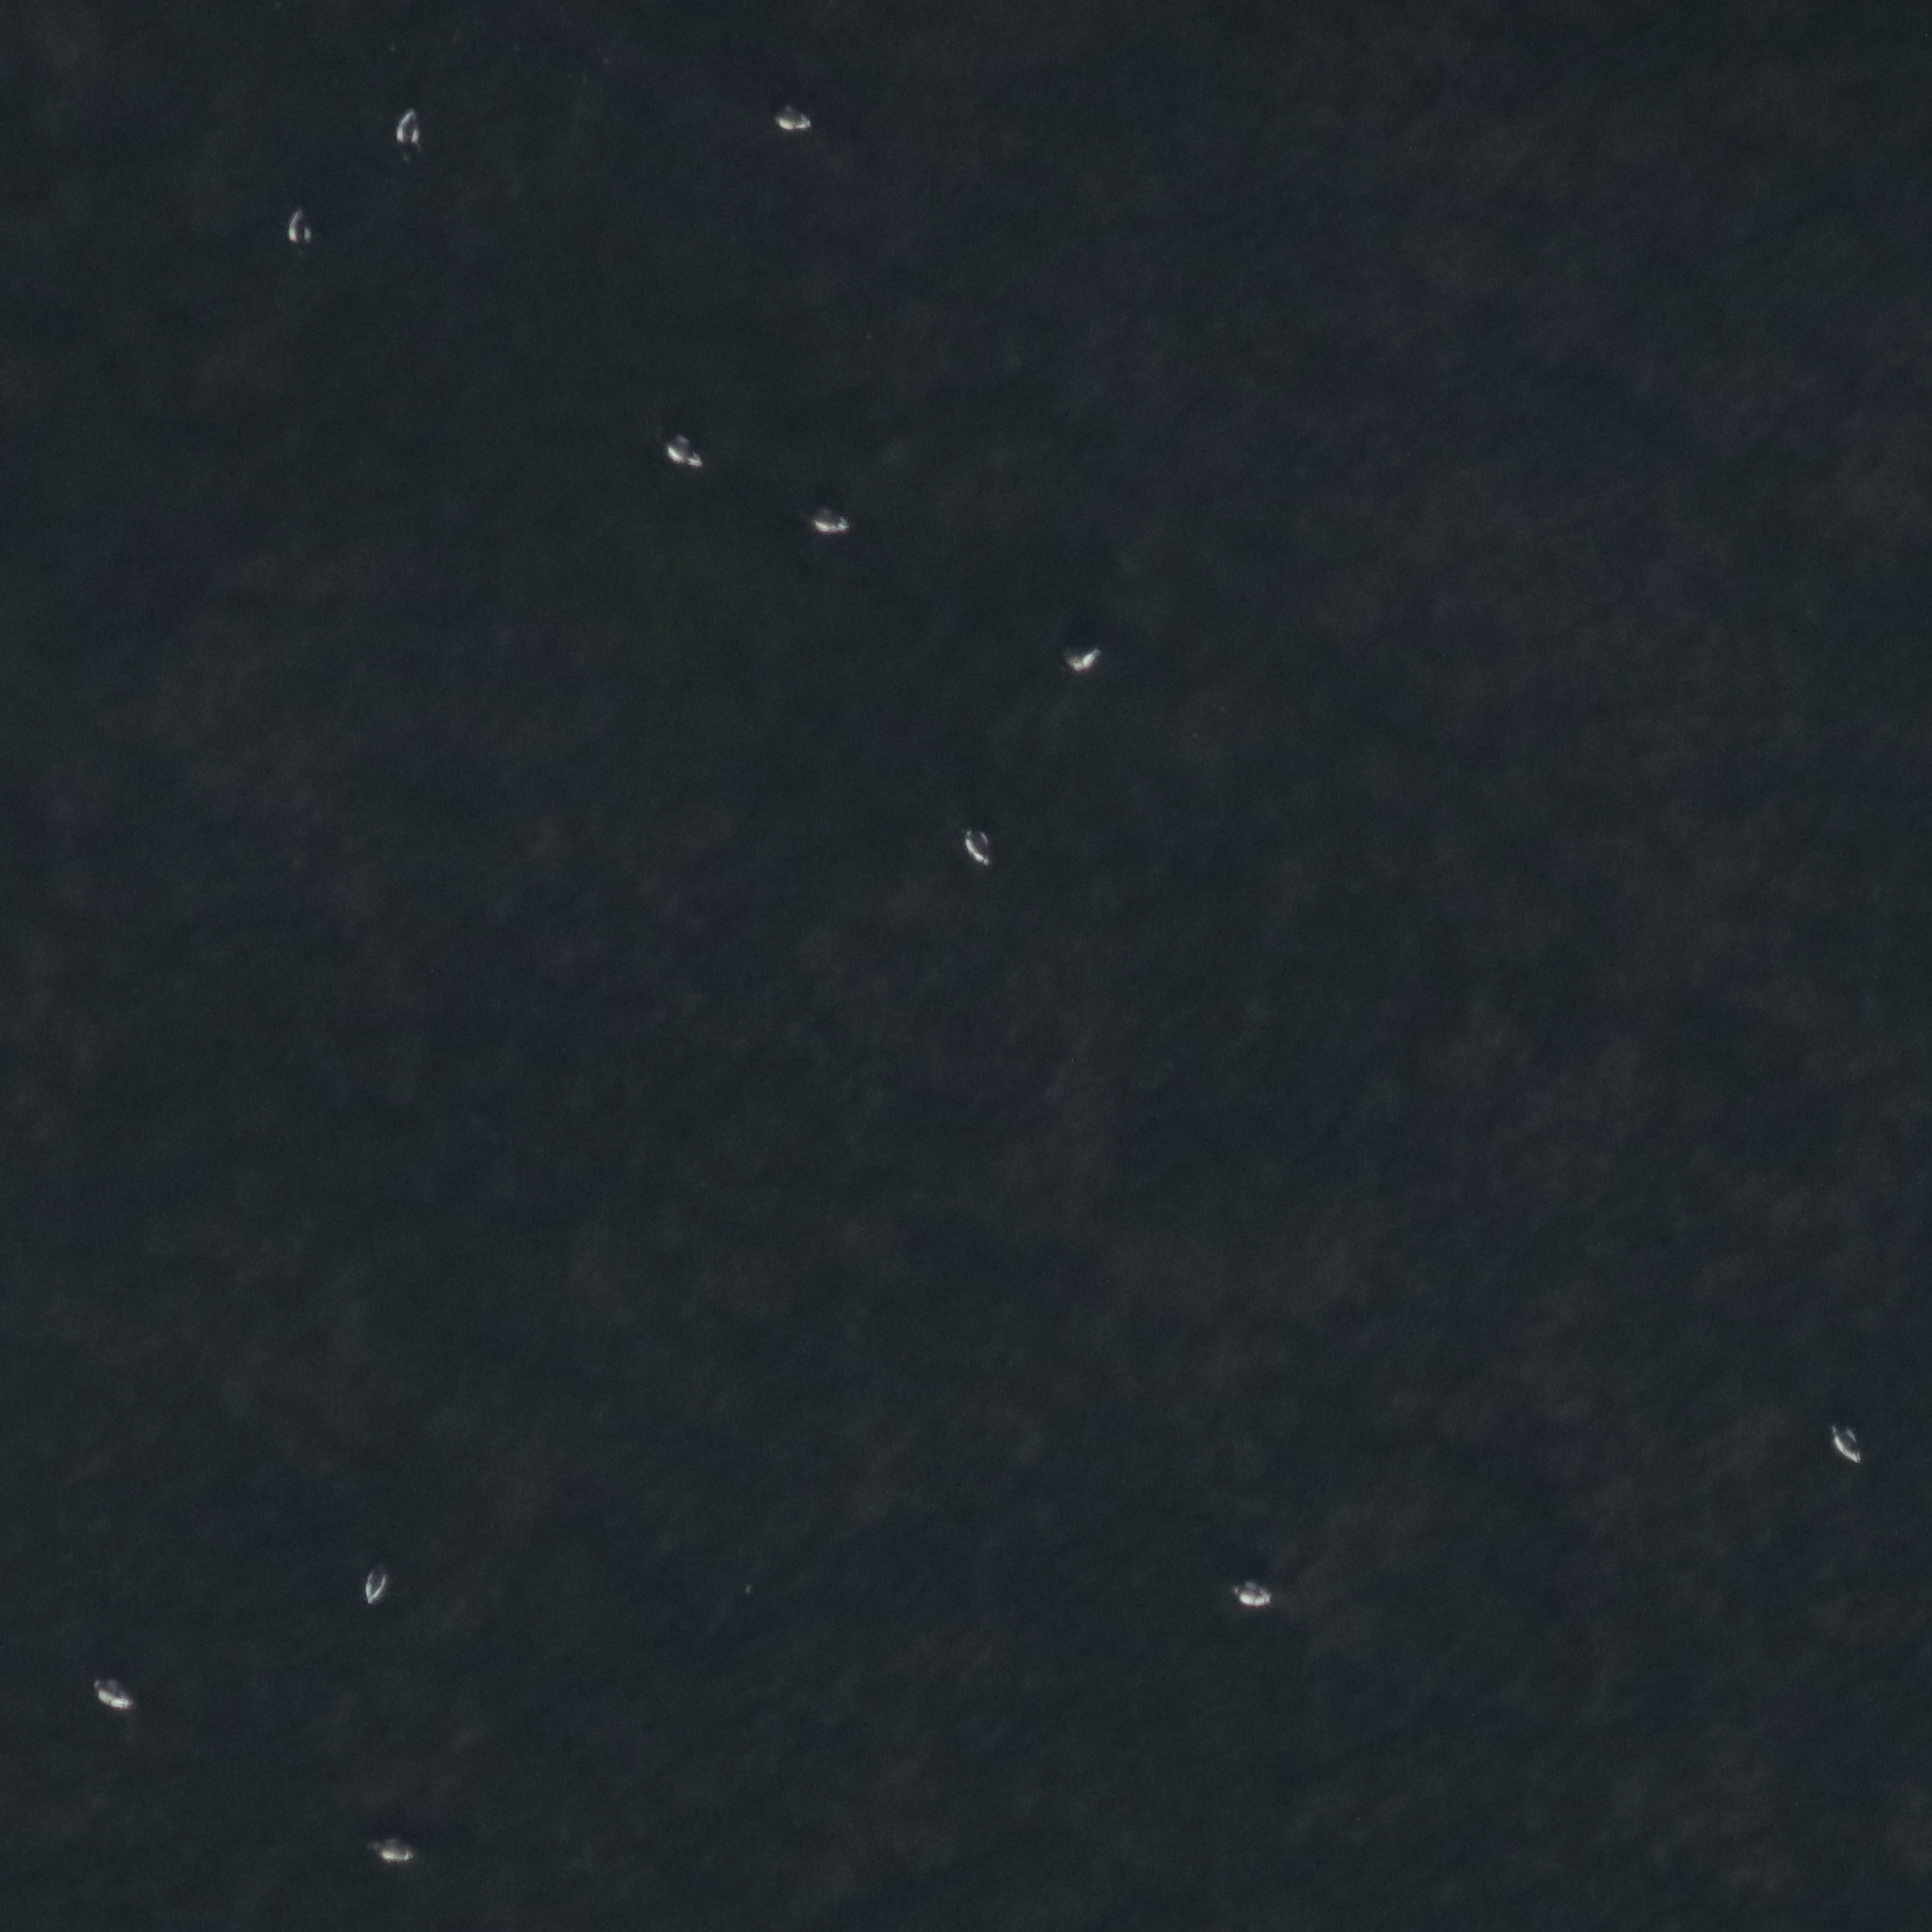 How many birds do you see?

12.